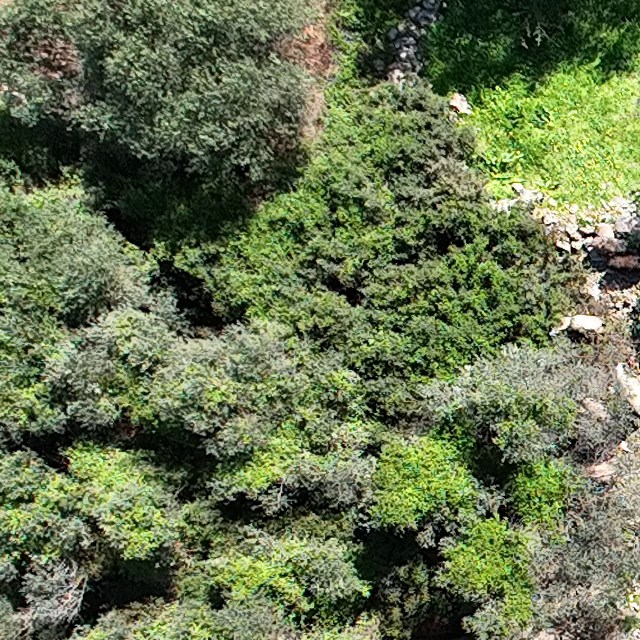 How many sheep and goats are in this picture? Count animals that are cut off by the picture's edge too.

4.